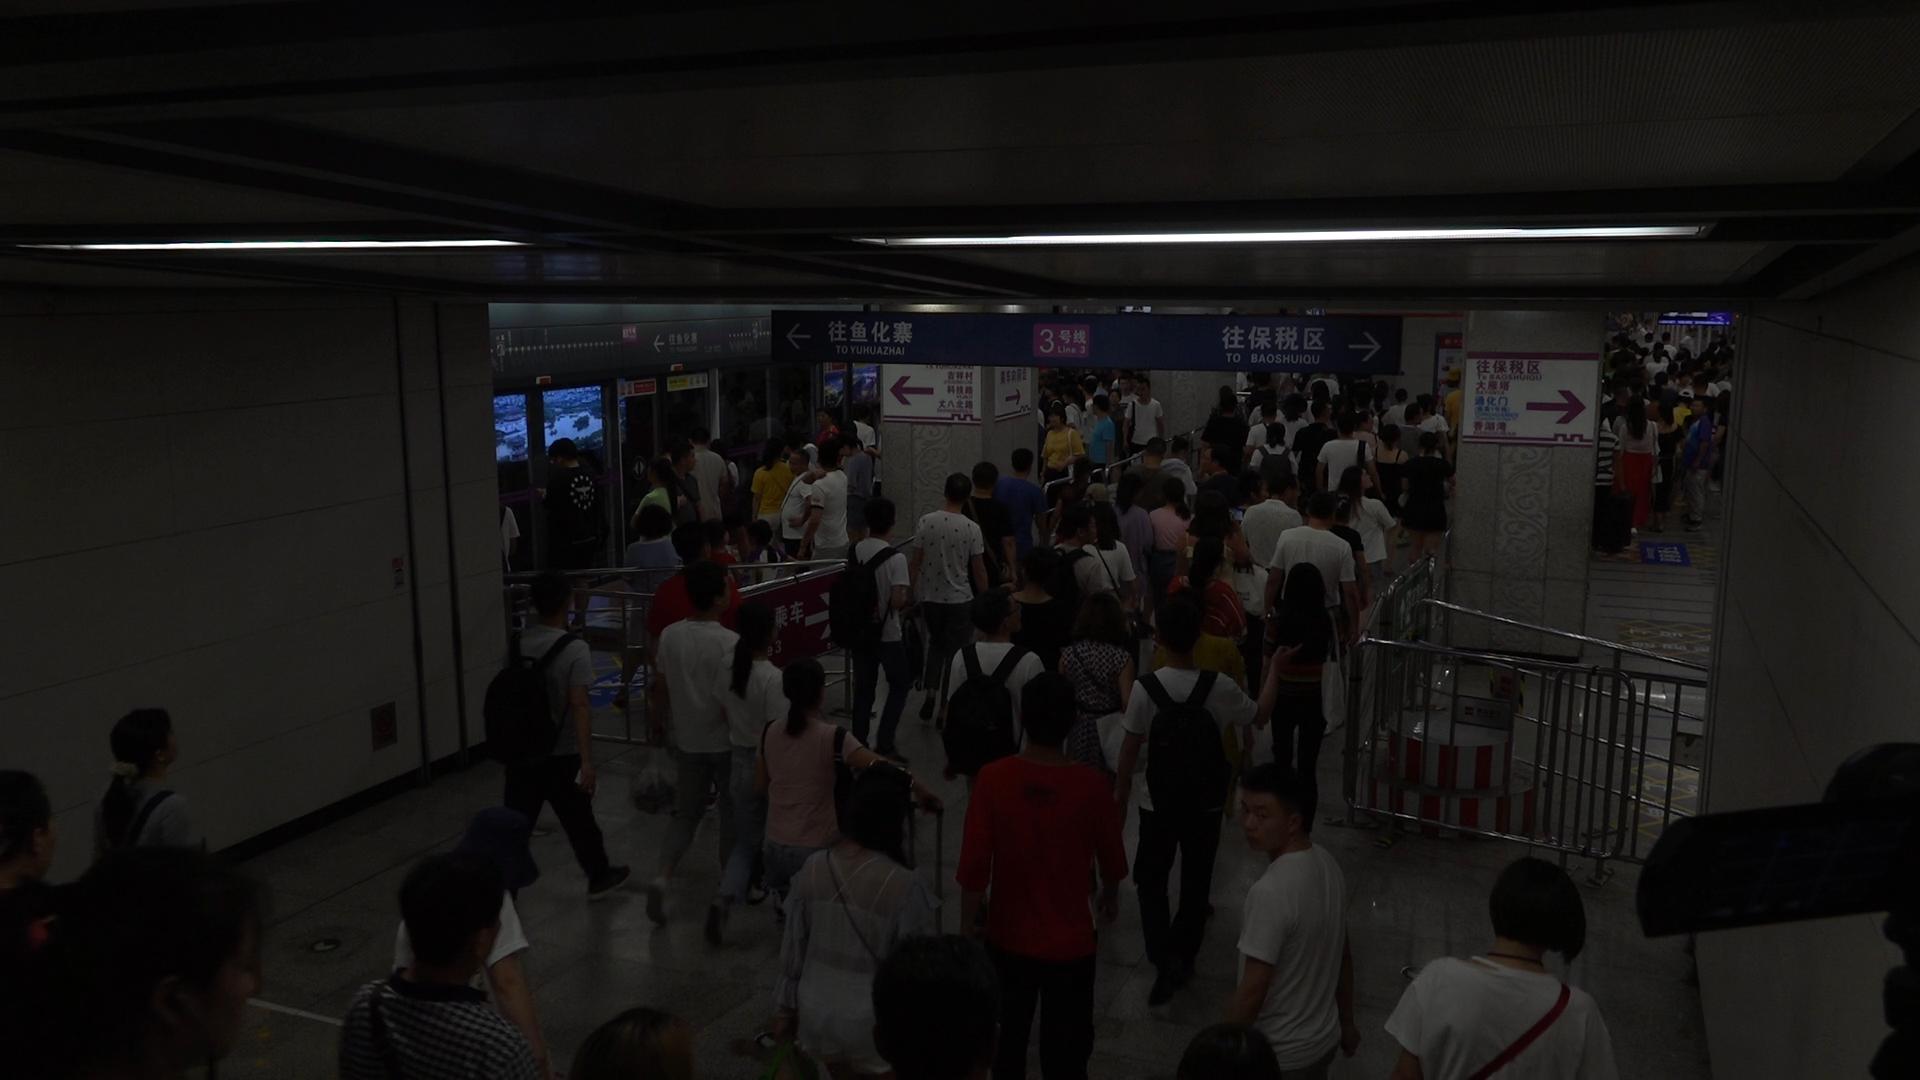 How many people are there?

138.